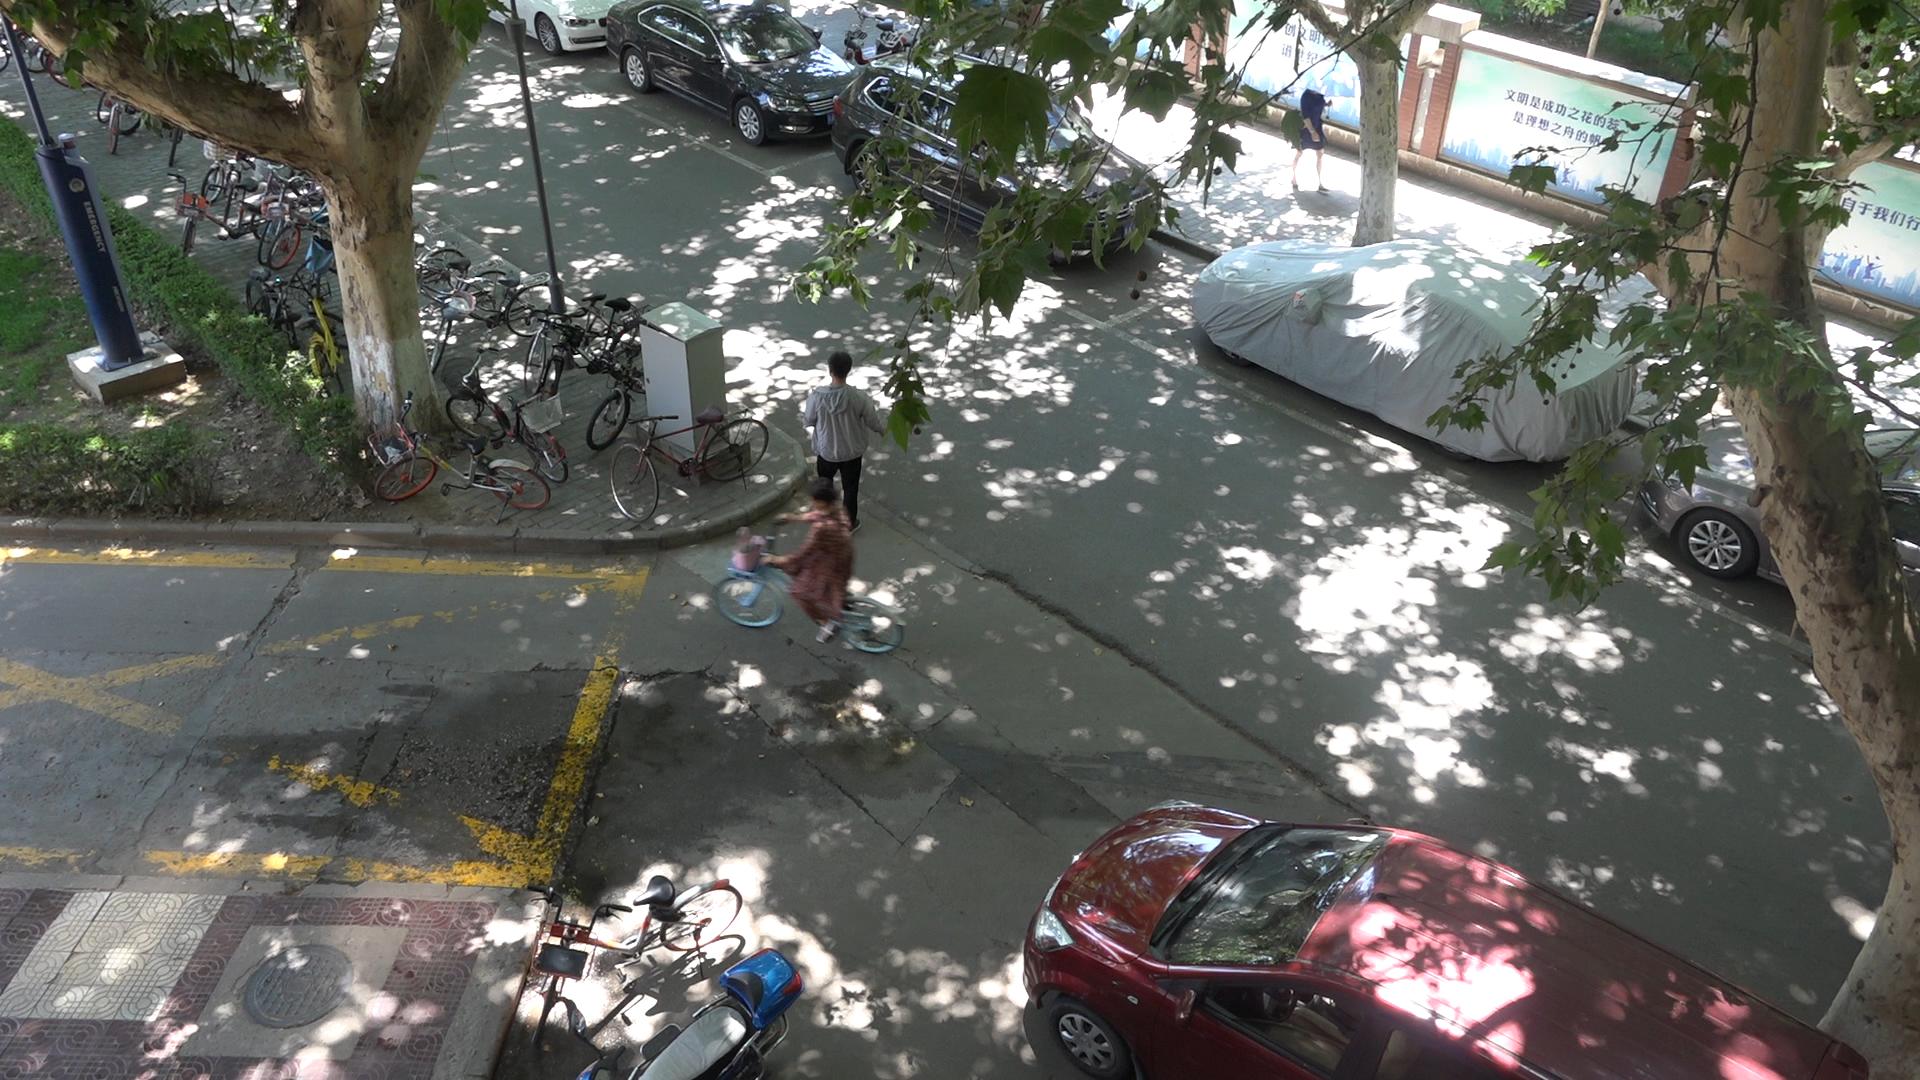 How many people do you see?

2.